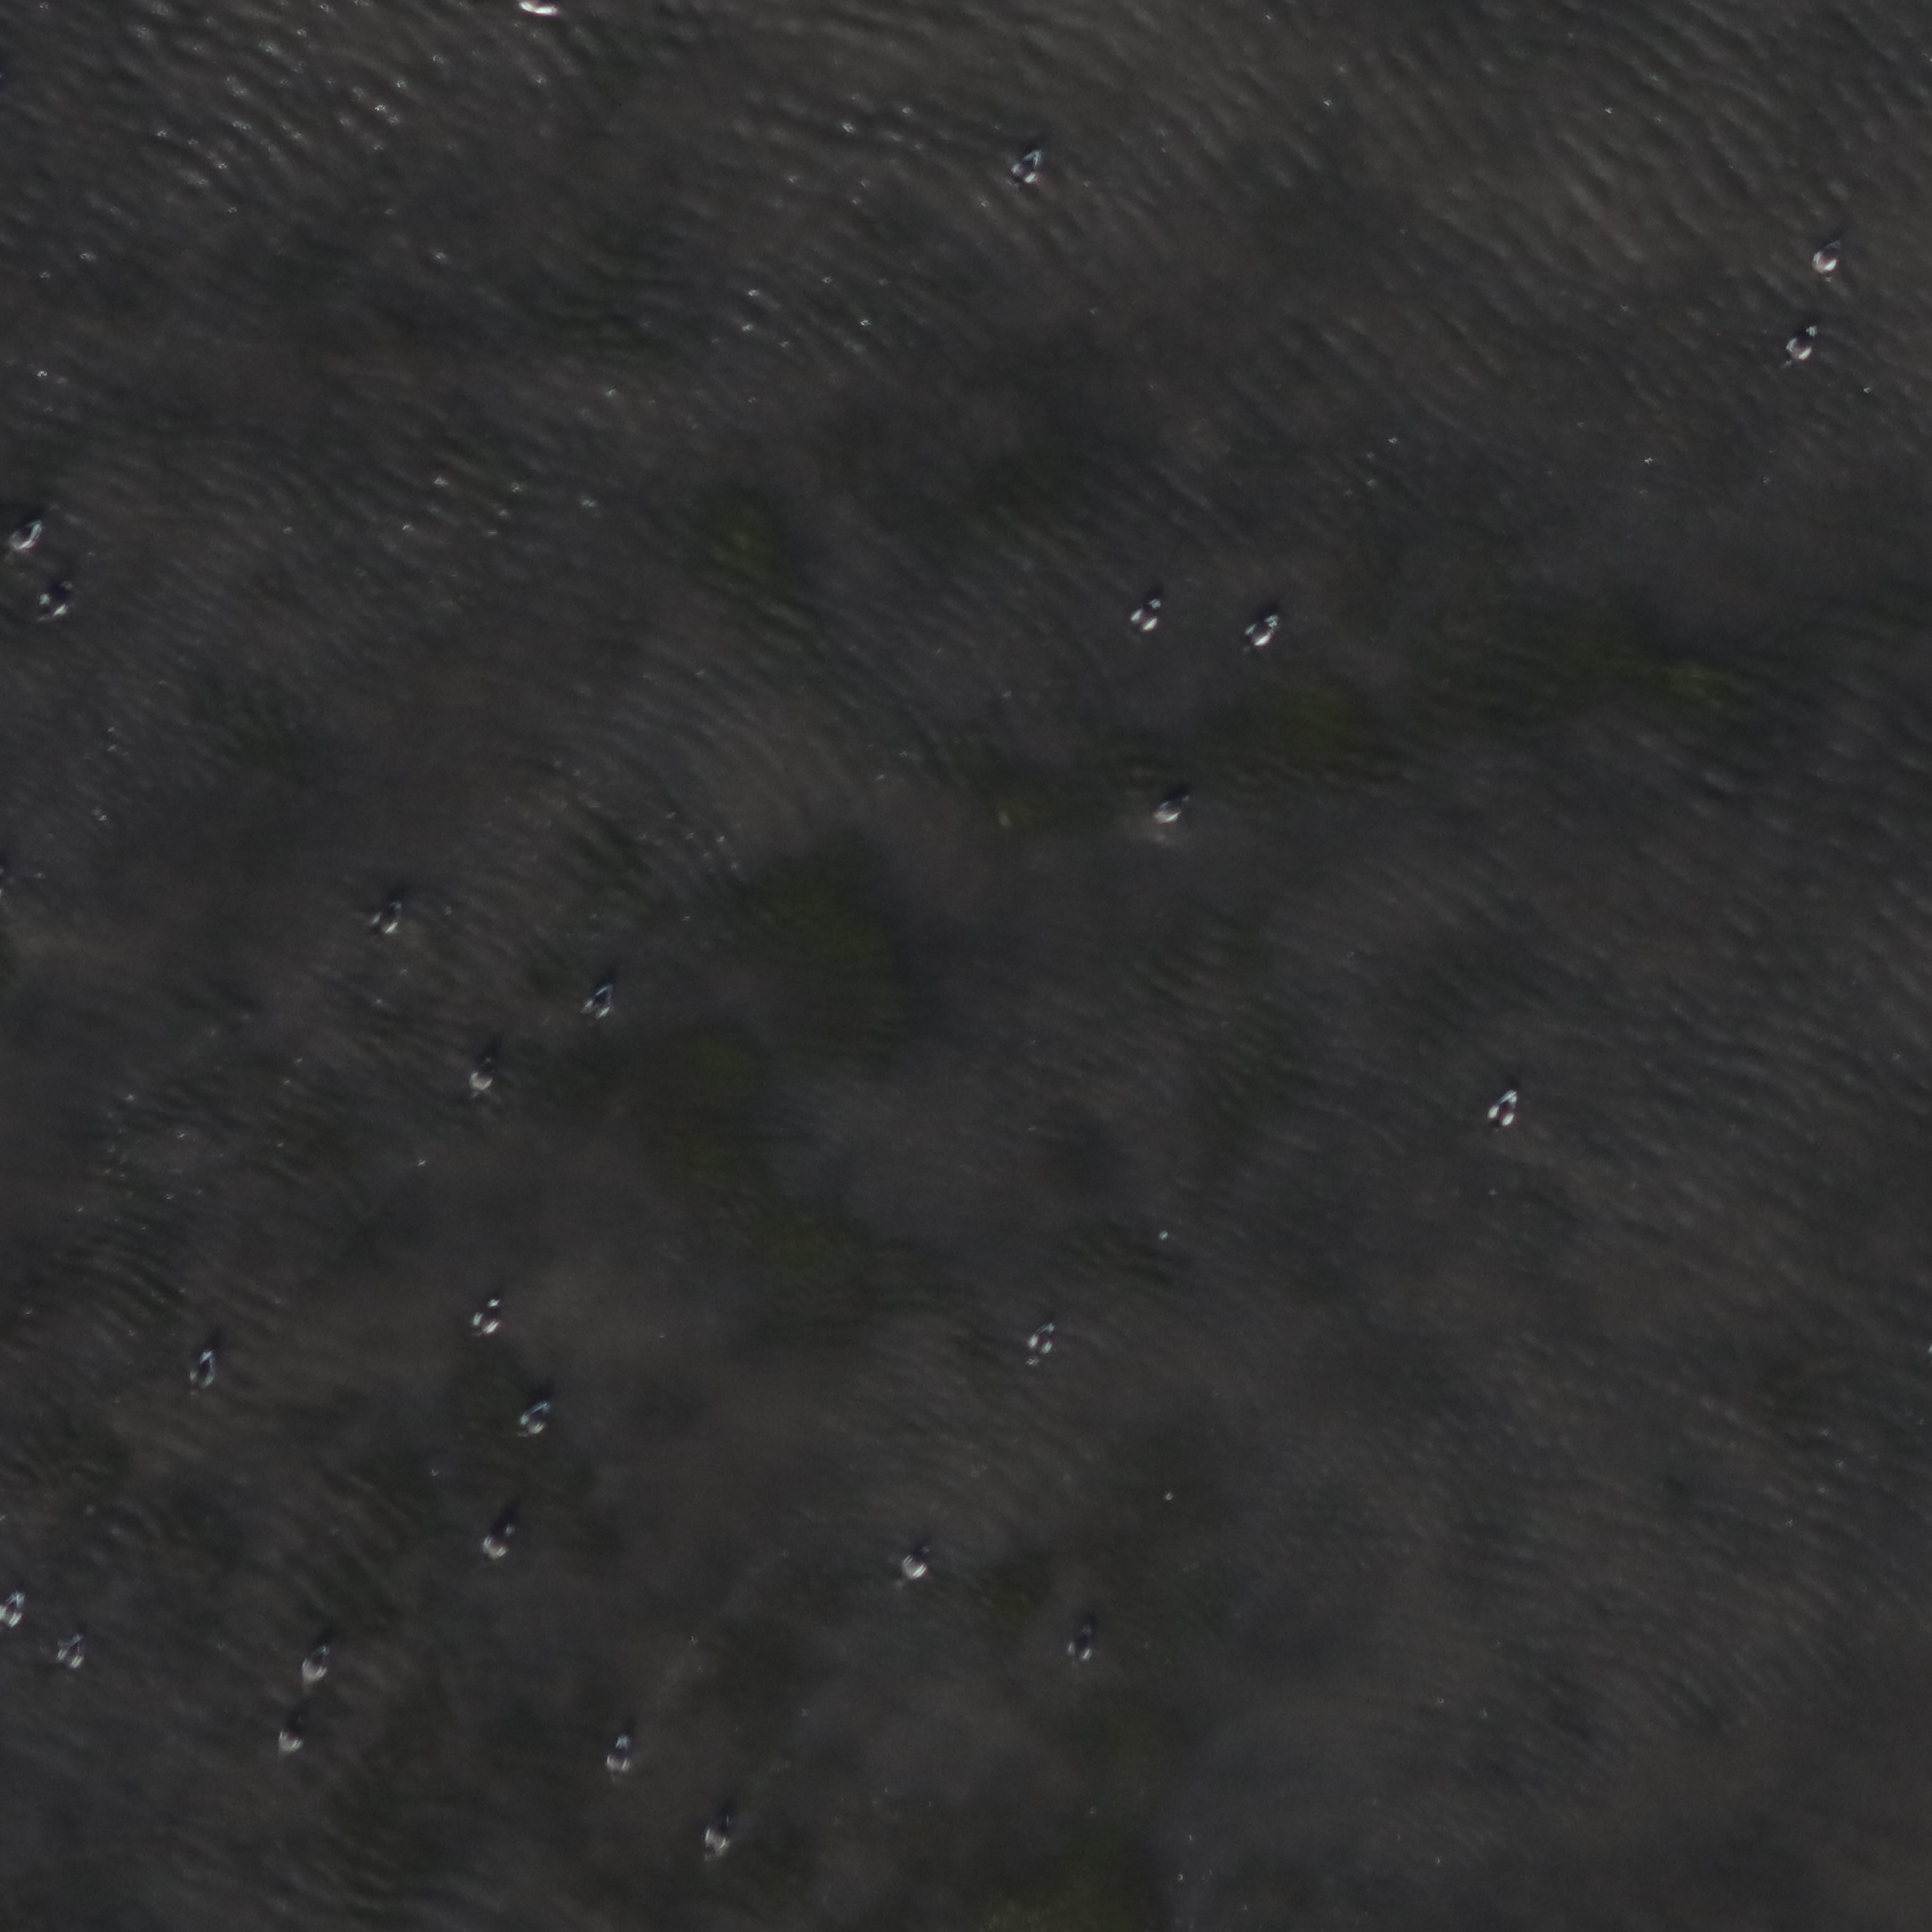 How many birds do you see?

26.